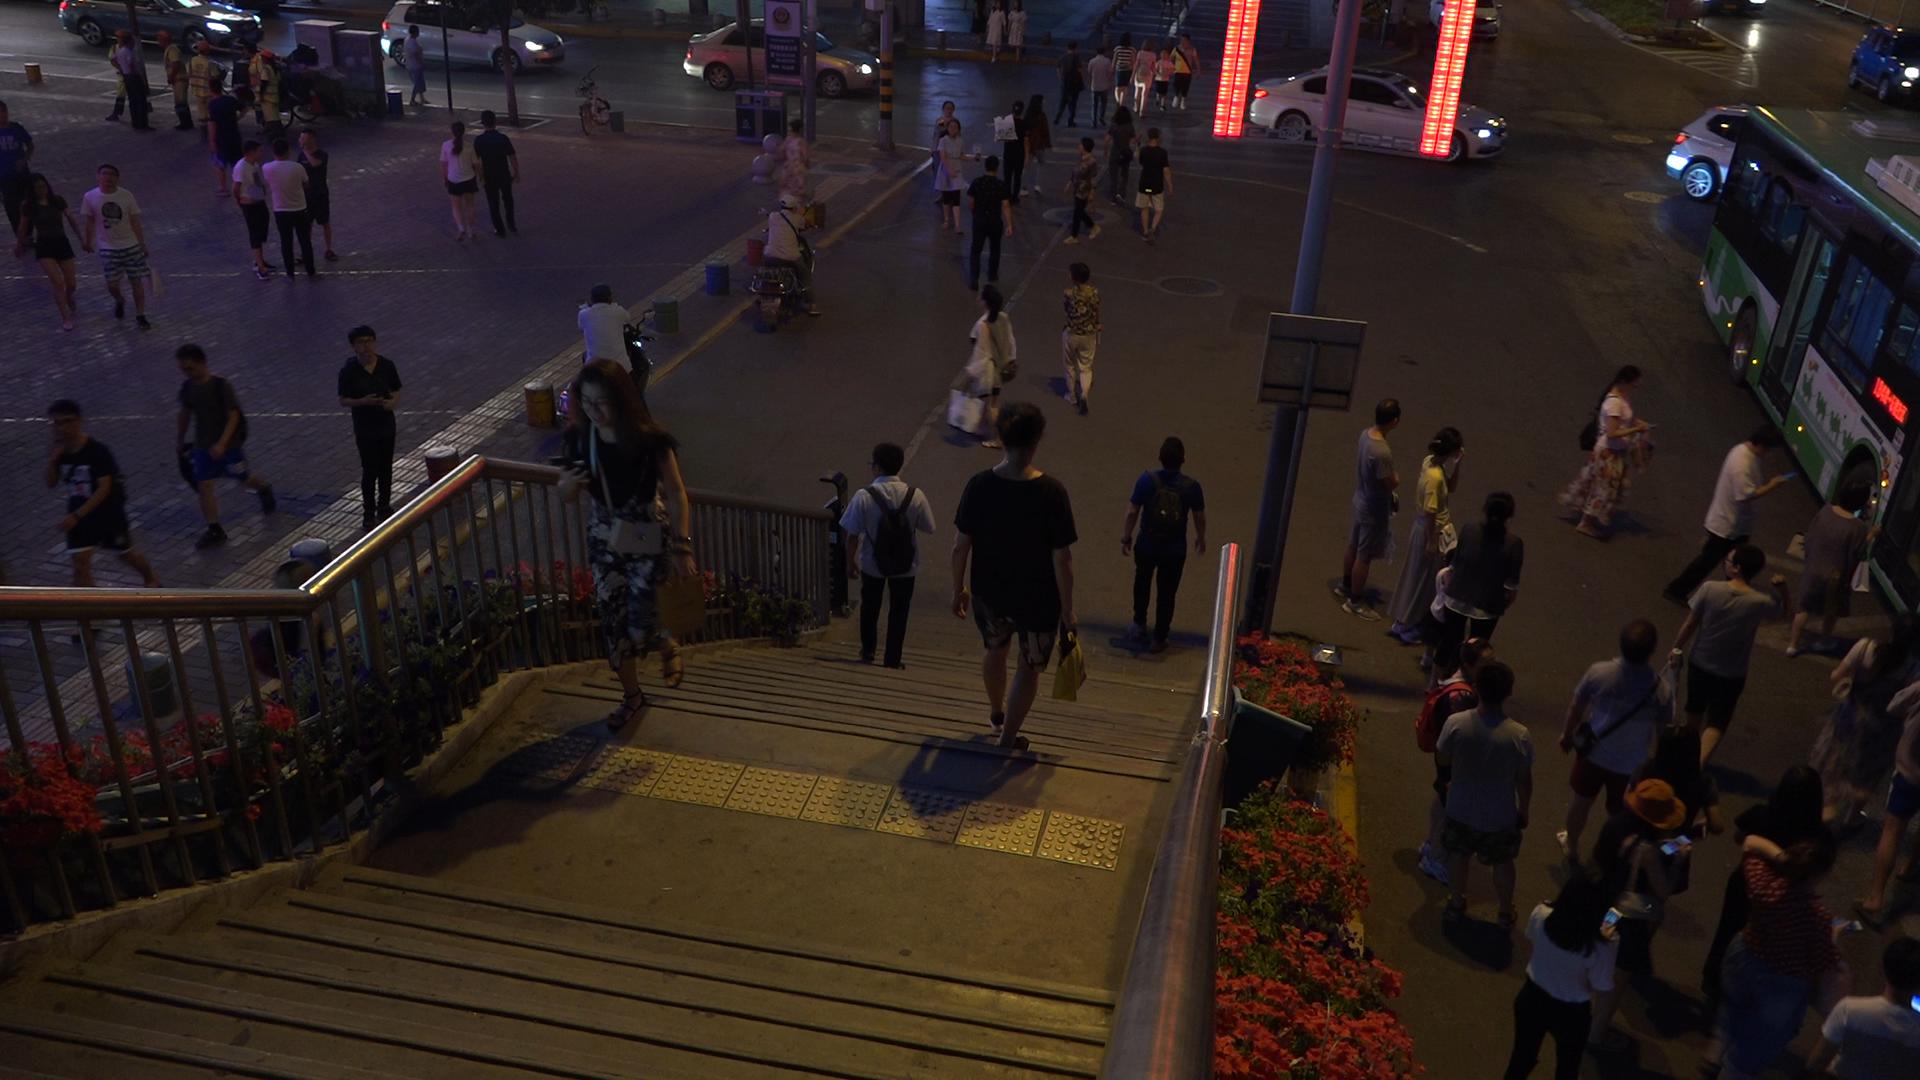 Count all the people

63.